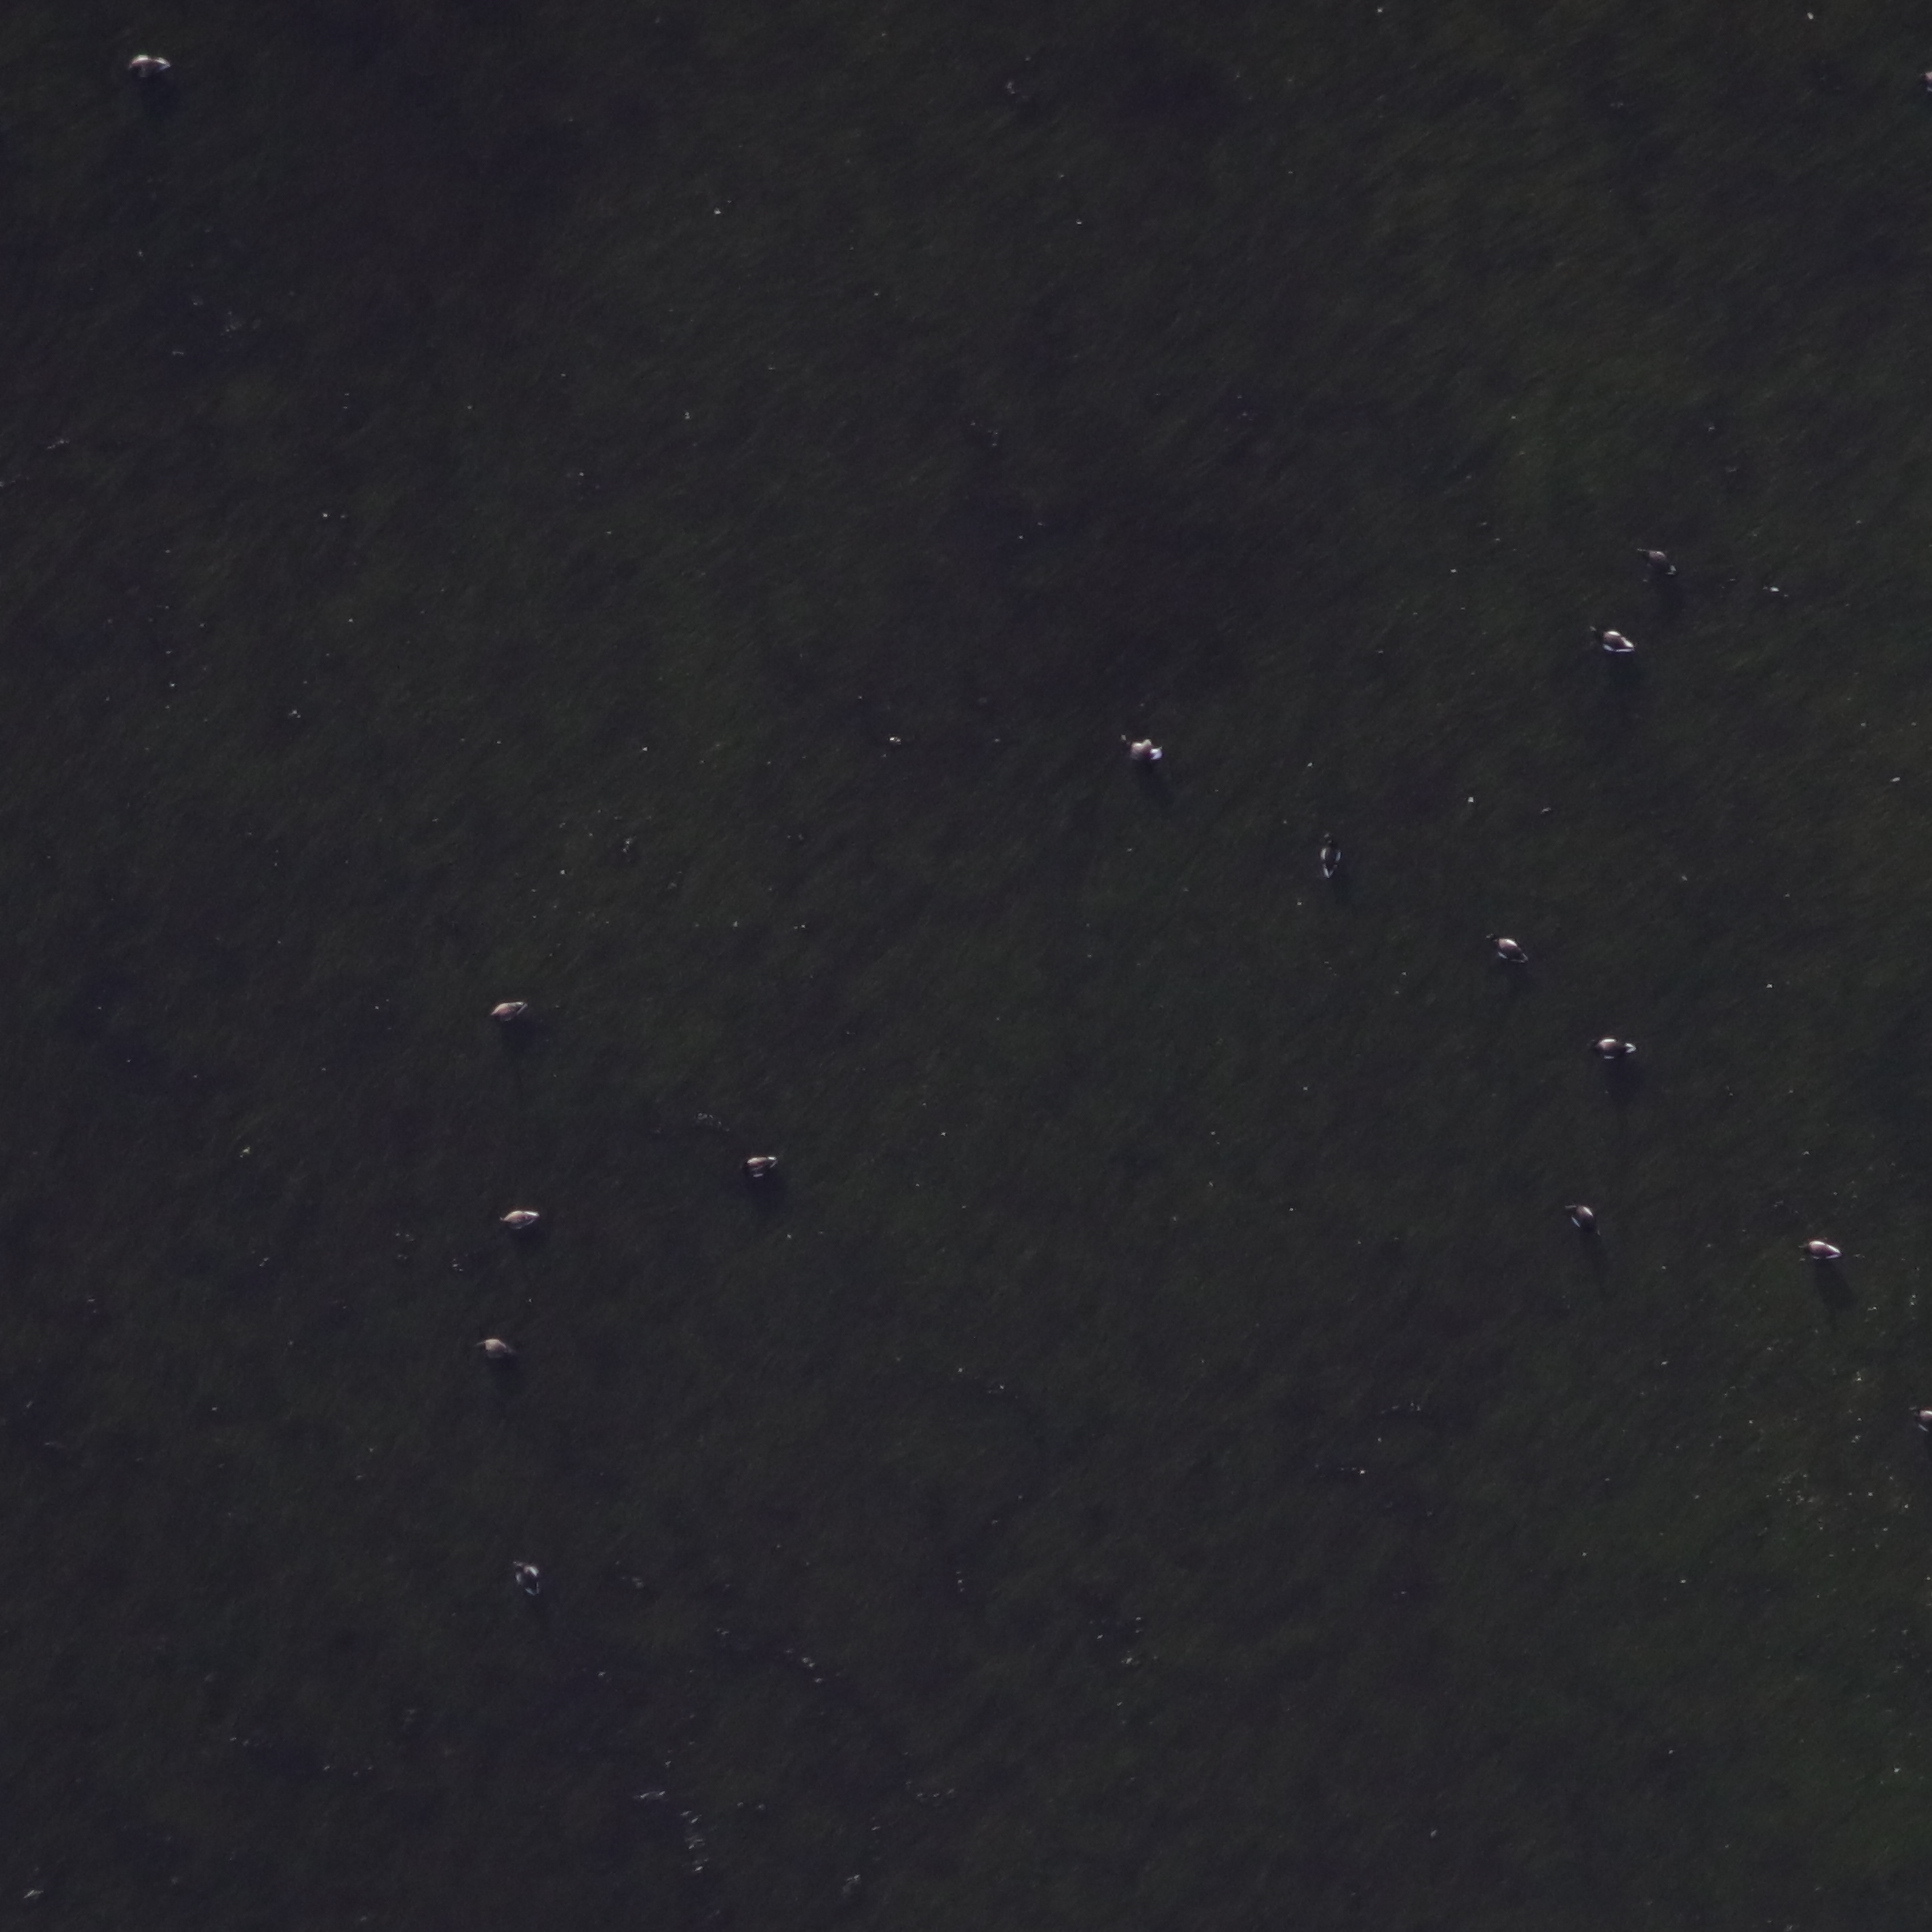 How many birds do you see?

14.